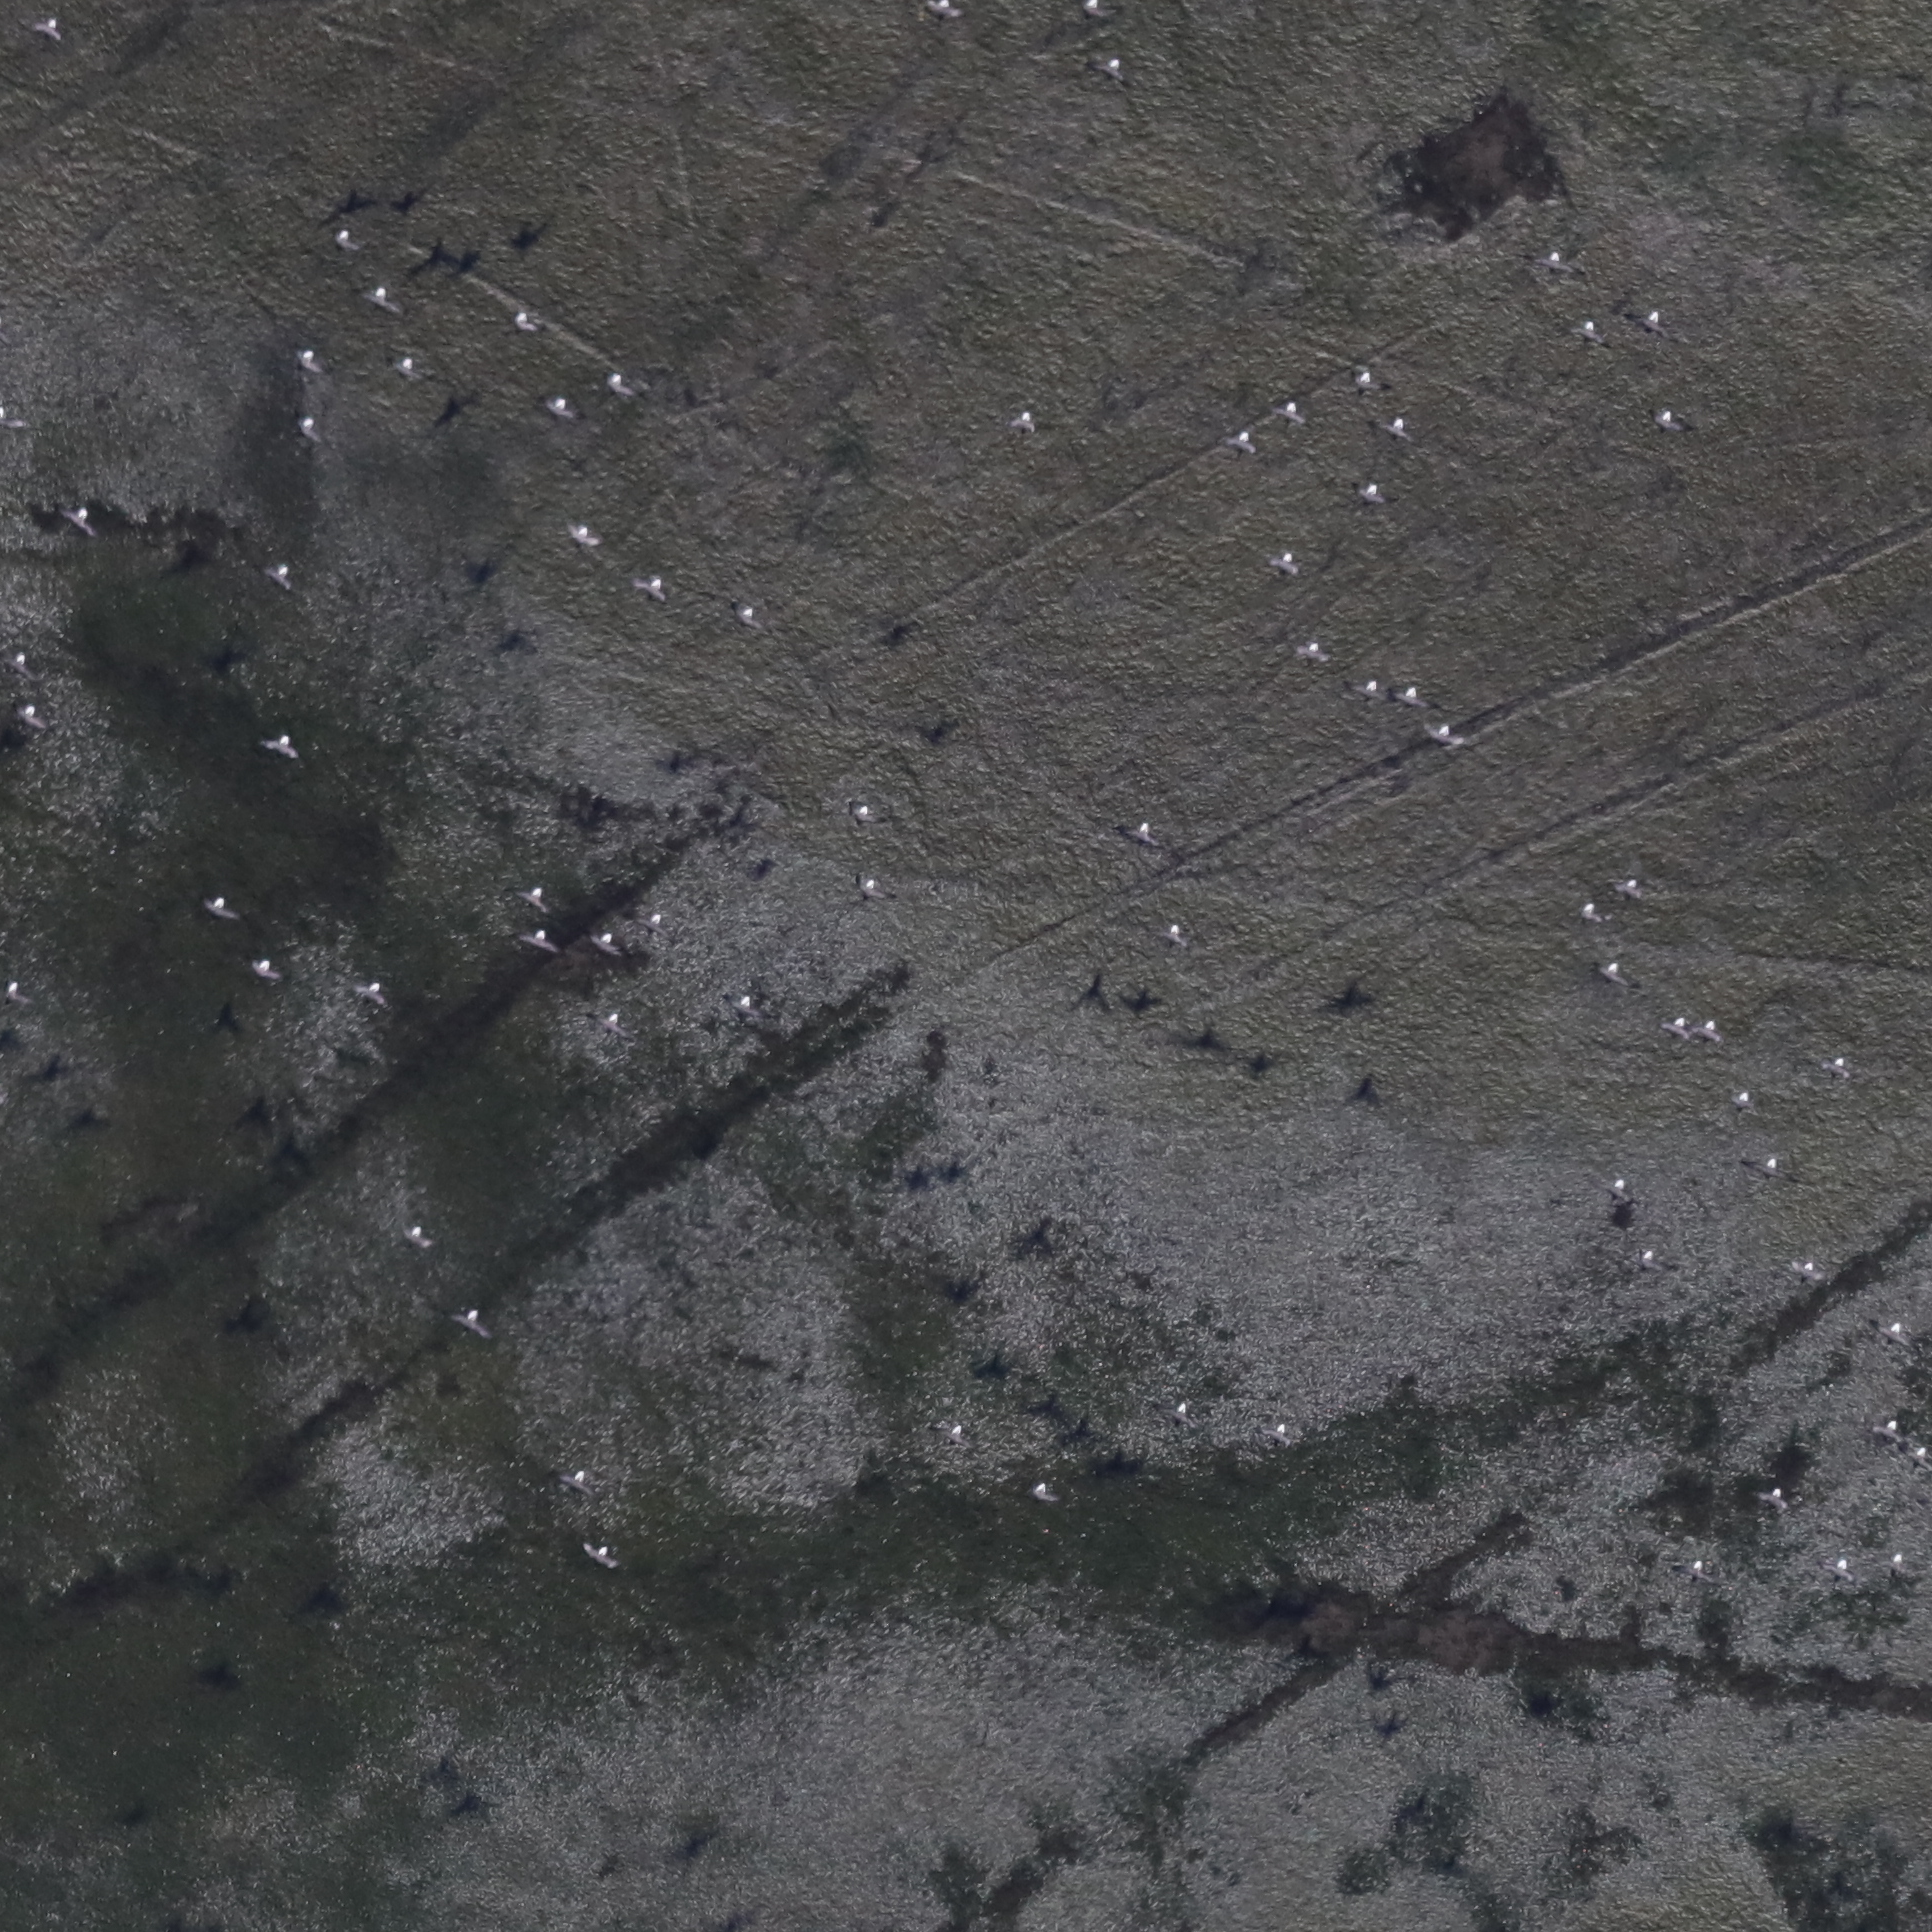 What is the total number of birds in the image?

75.